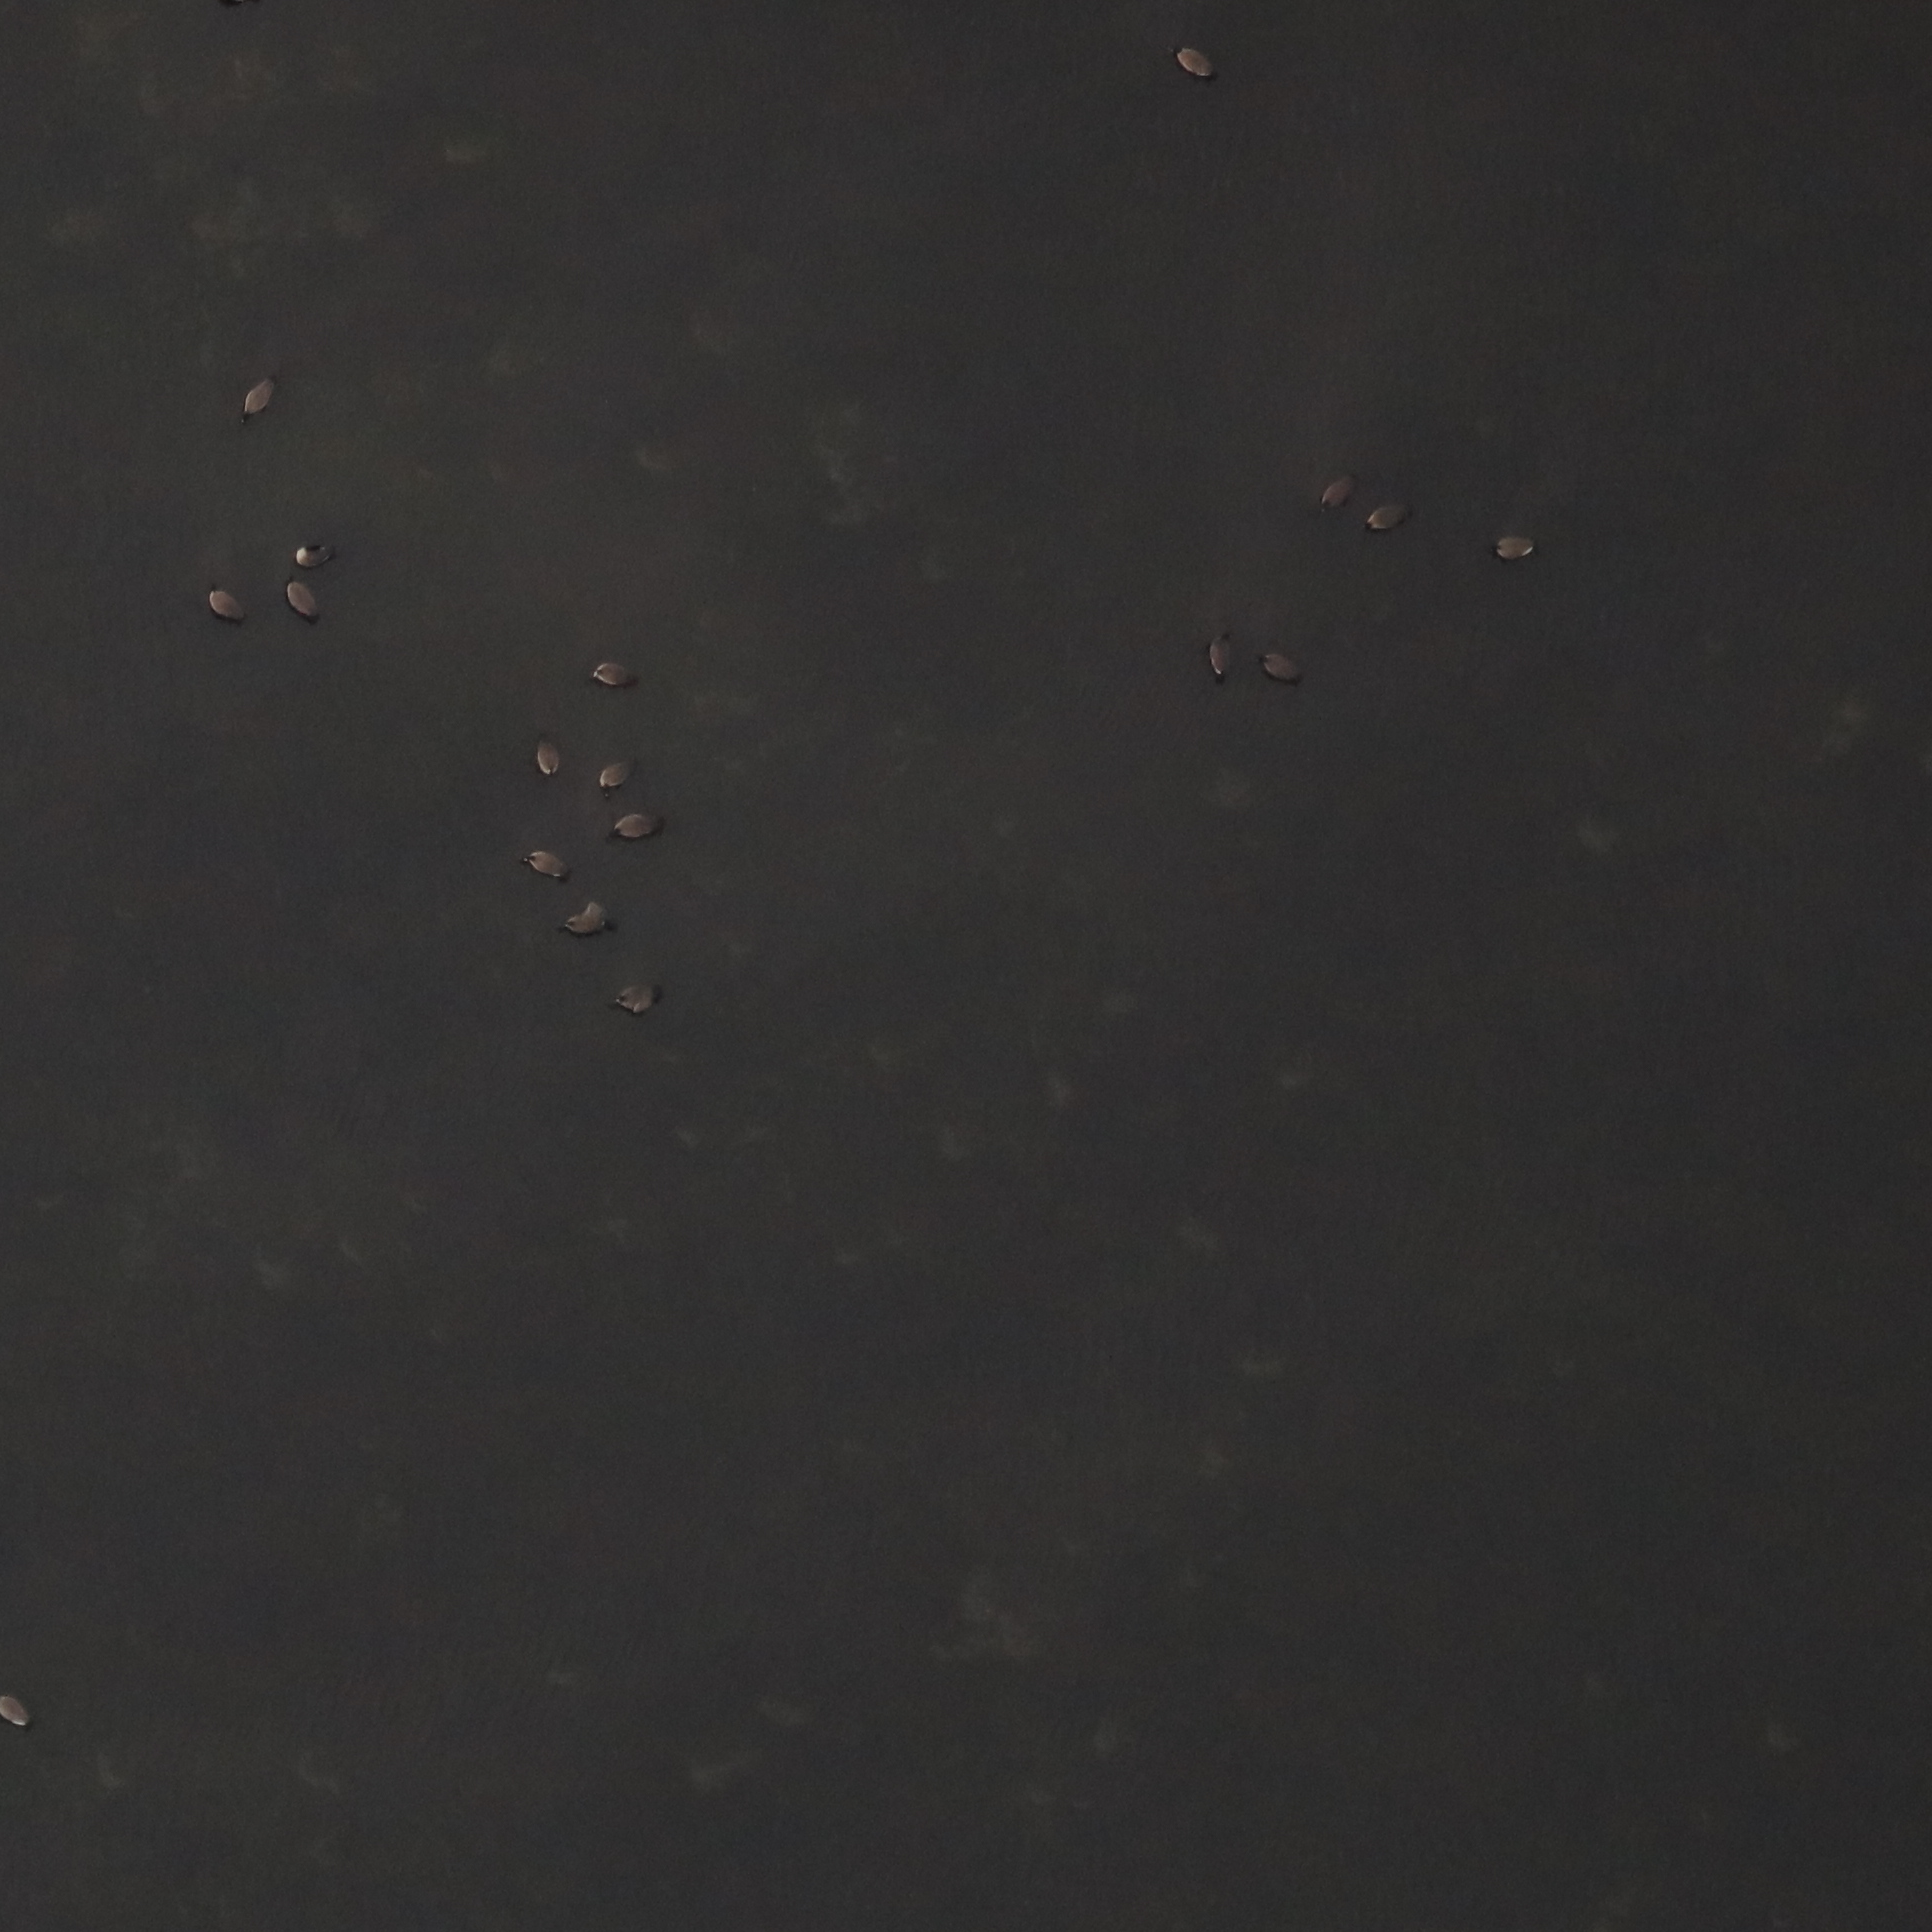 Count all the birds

18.